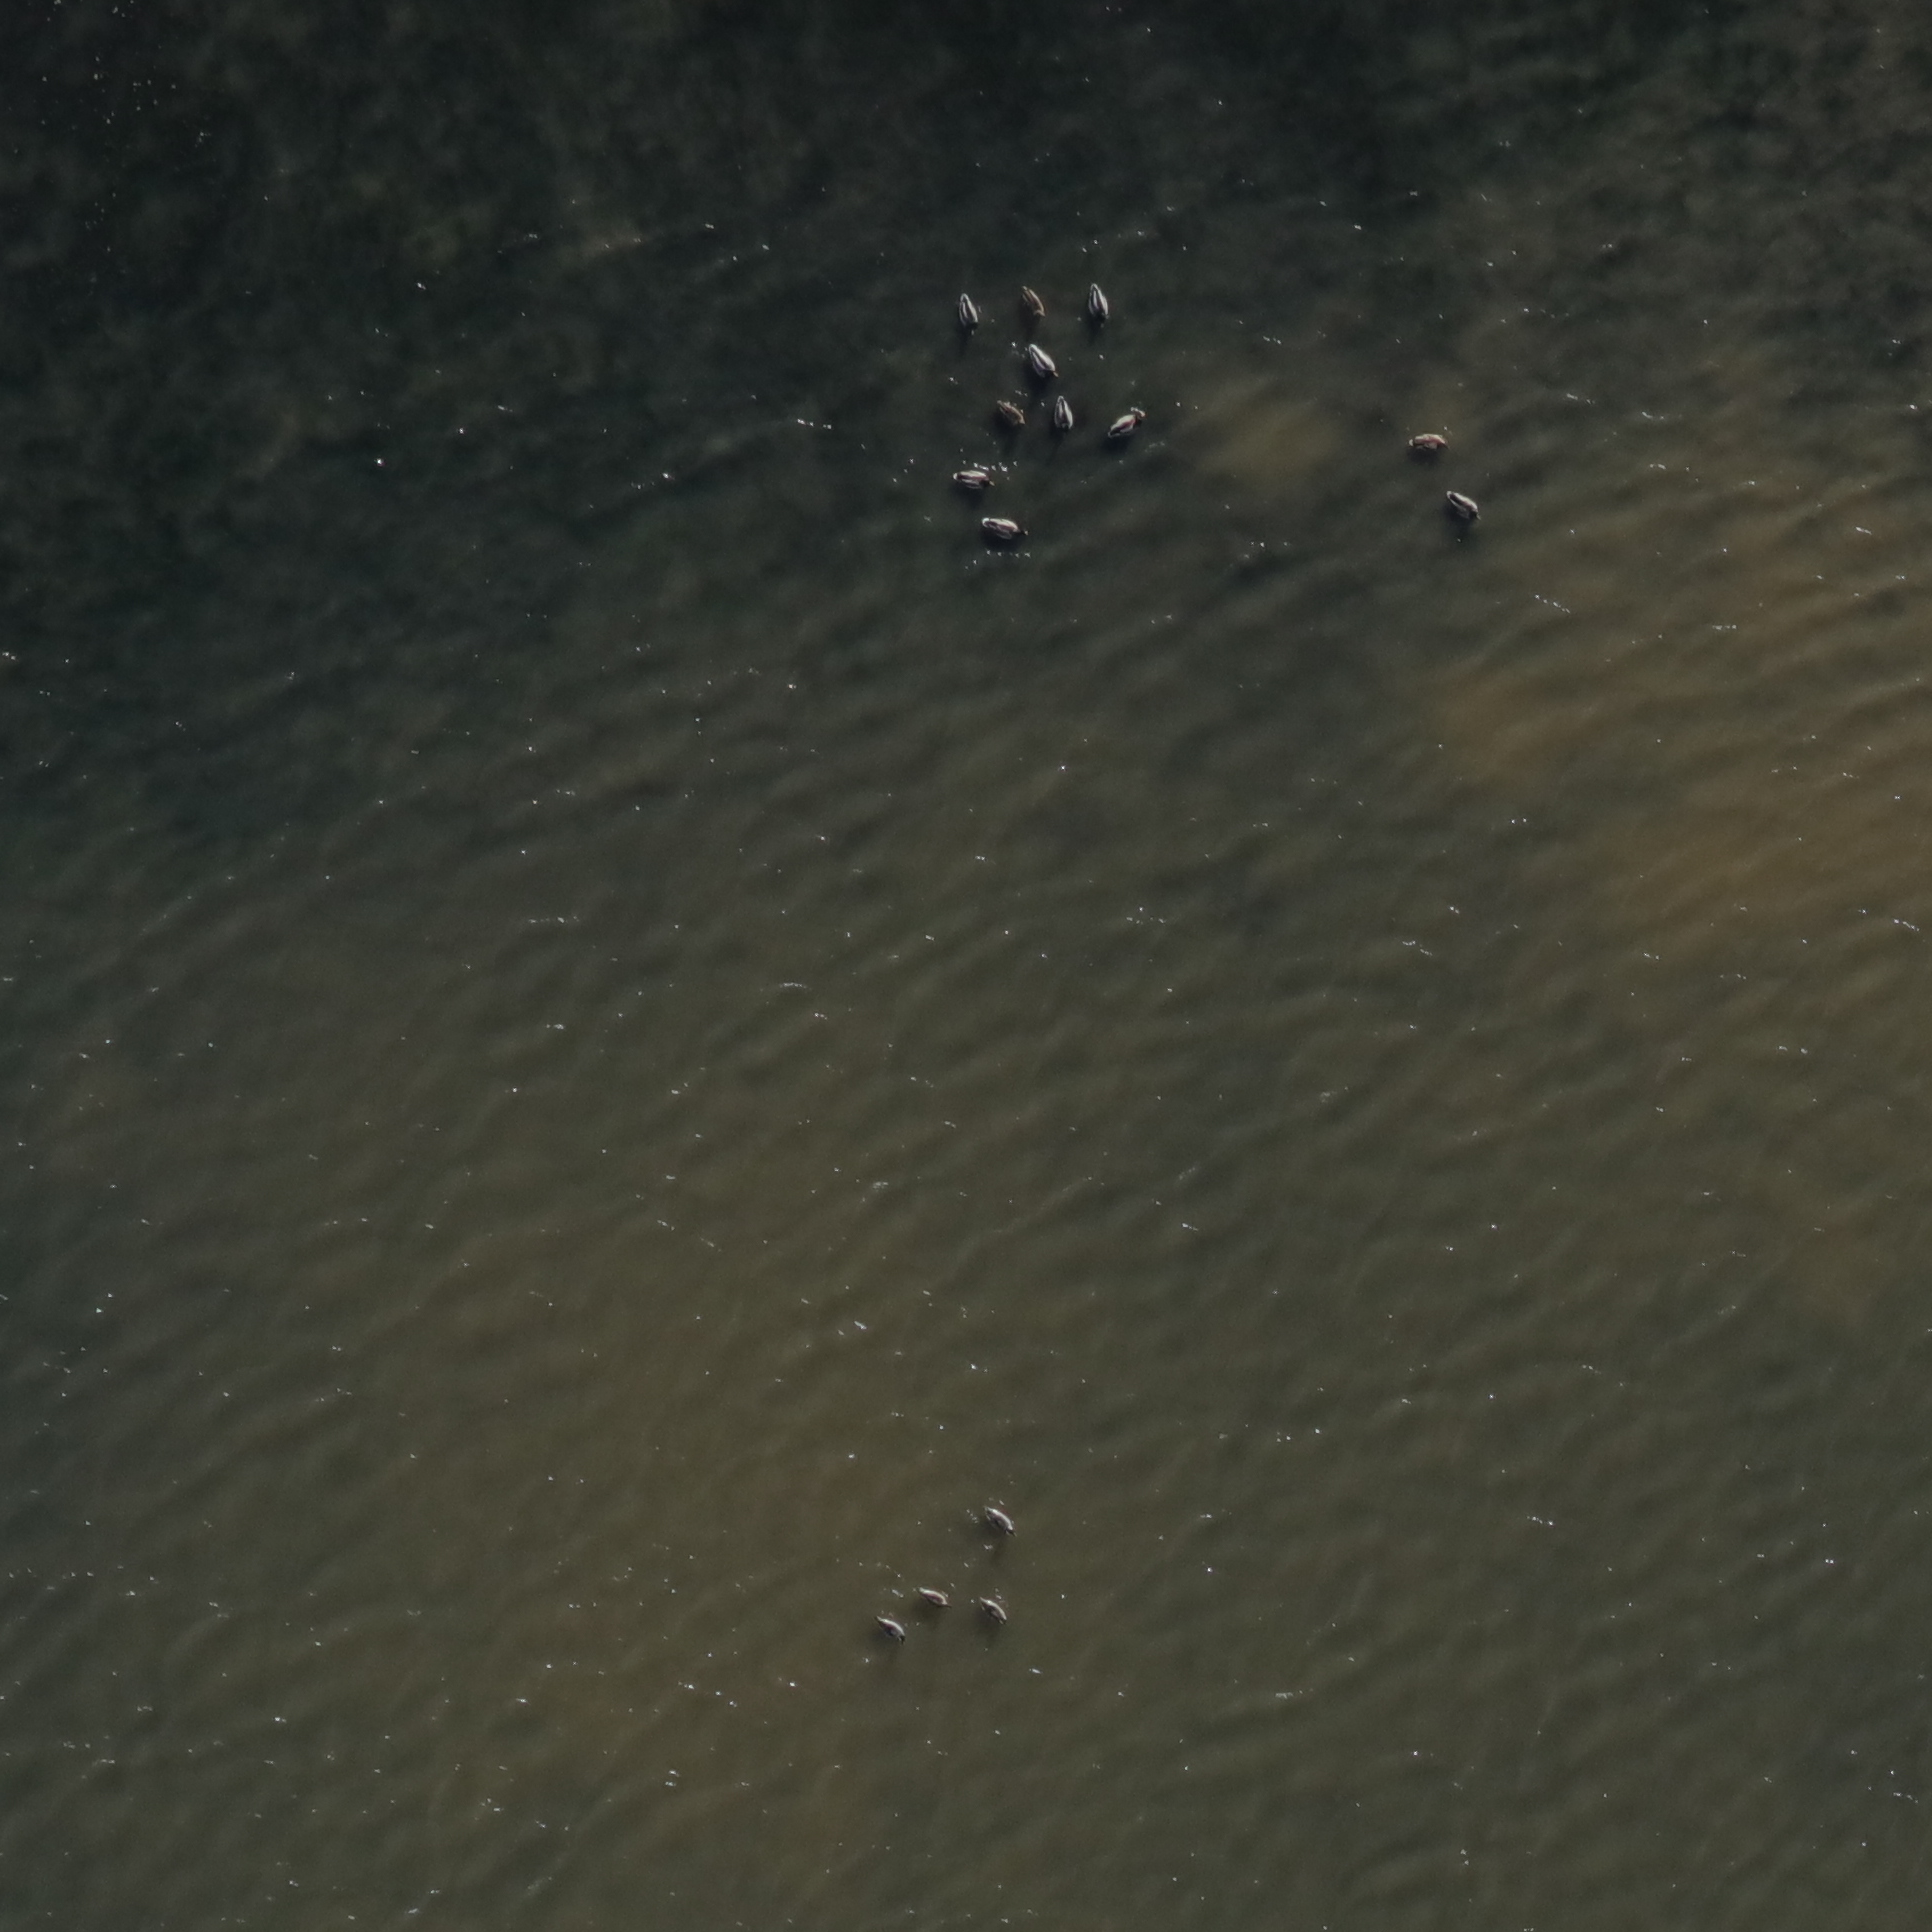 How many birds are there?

15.